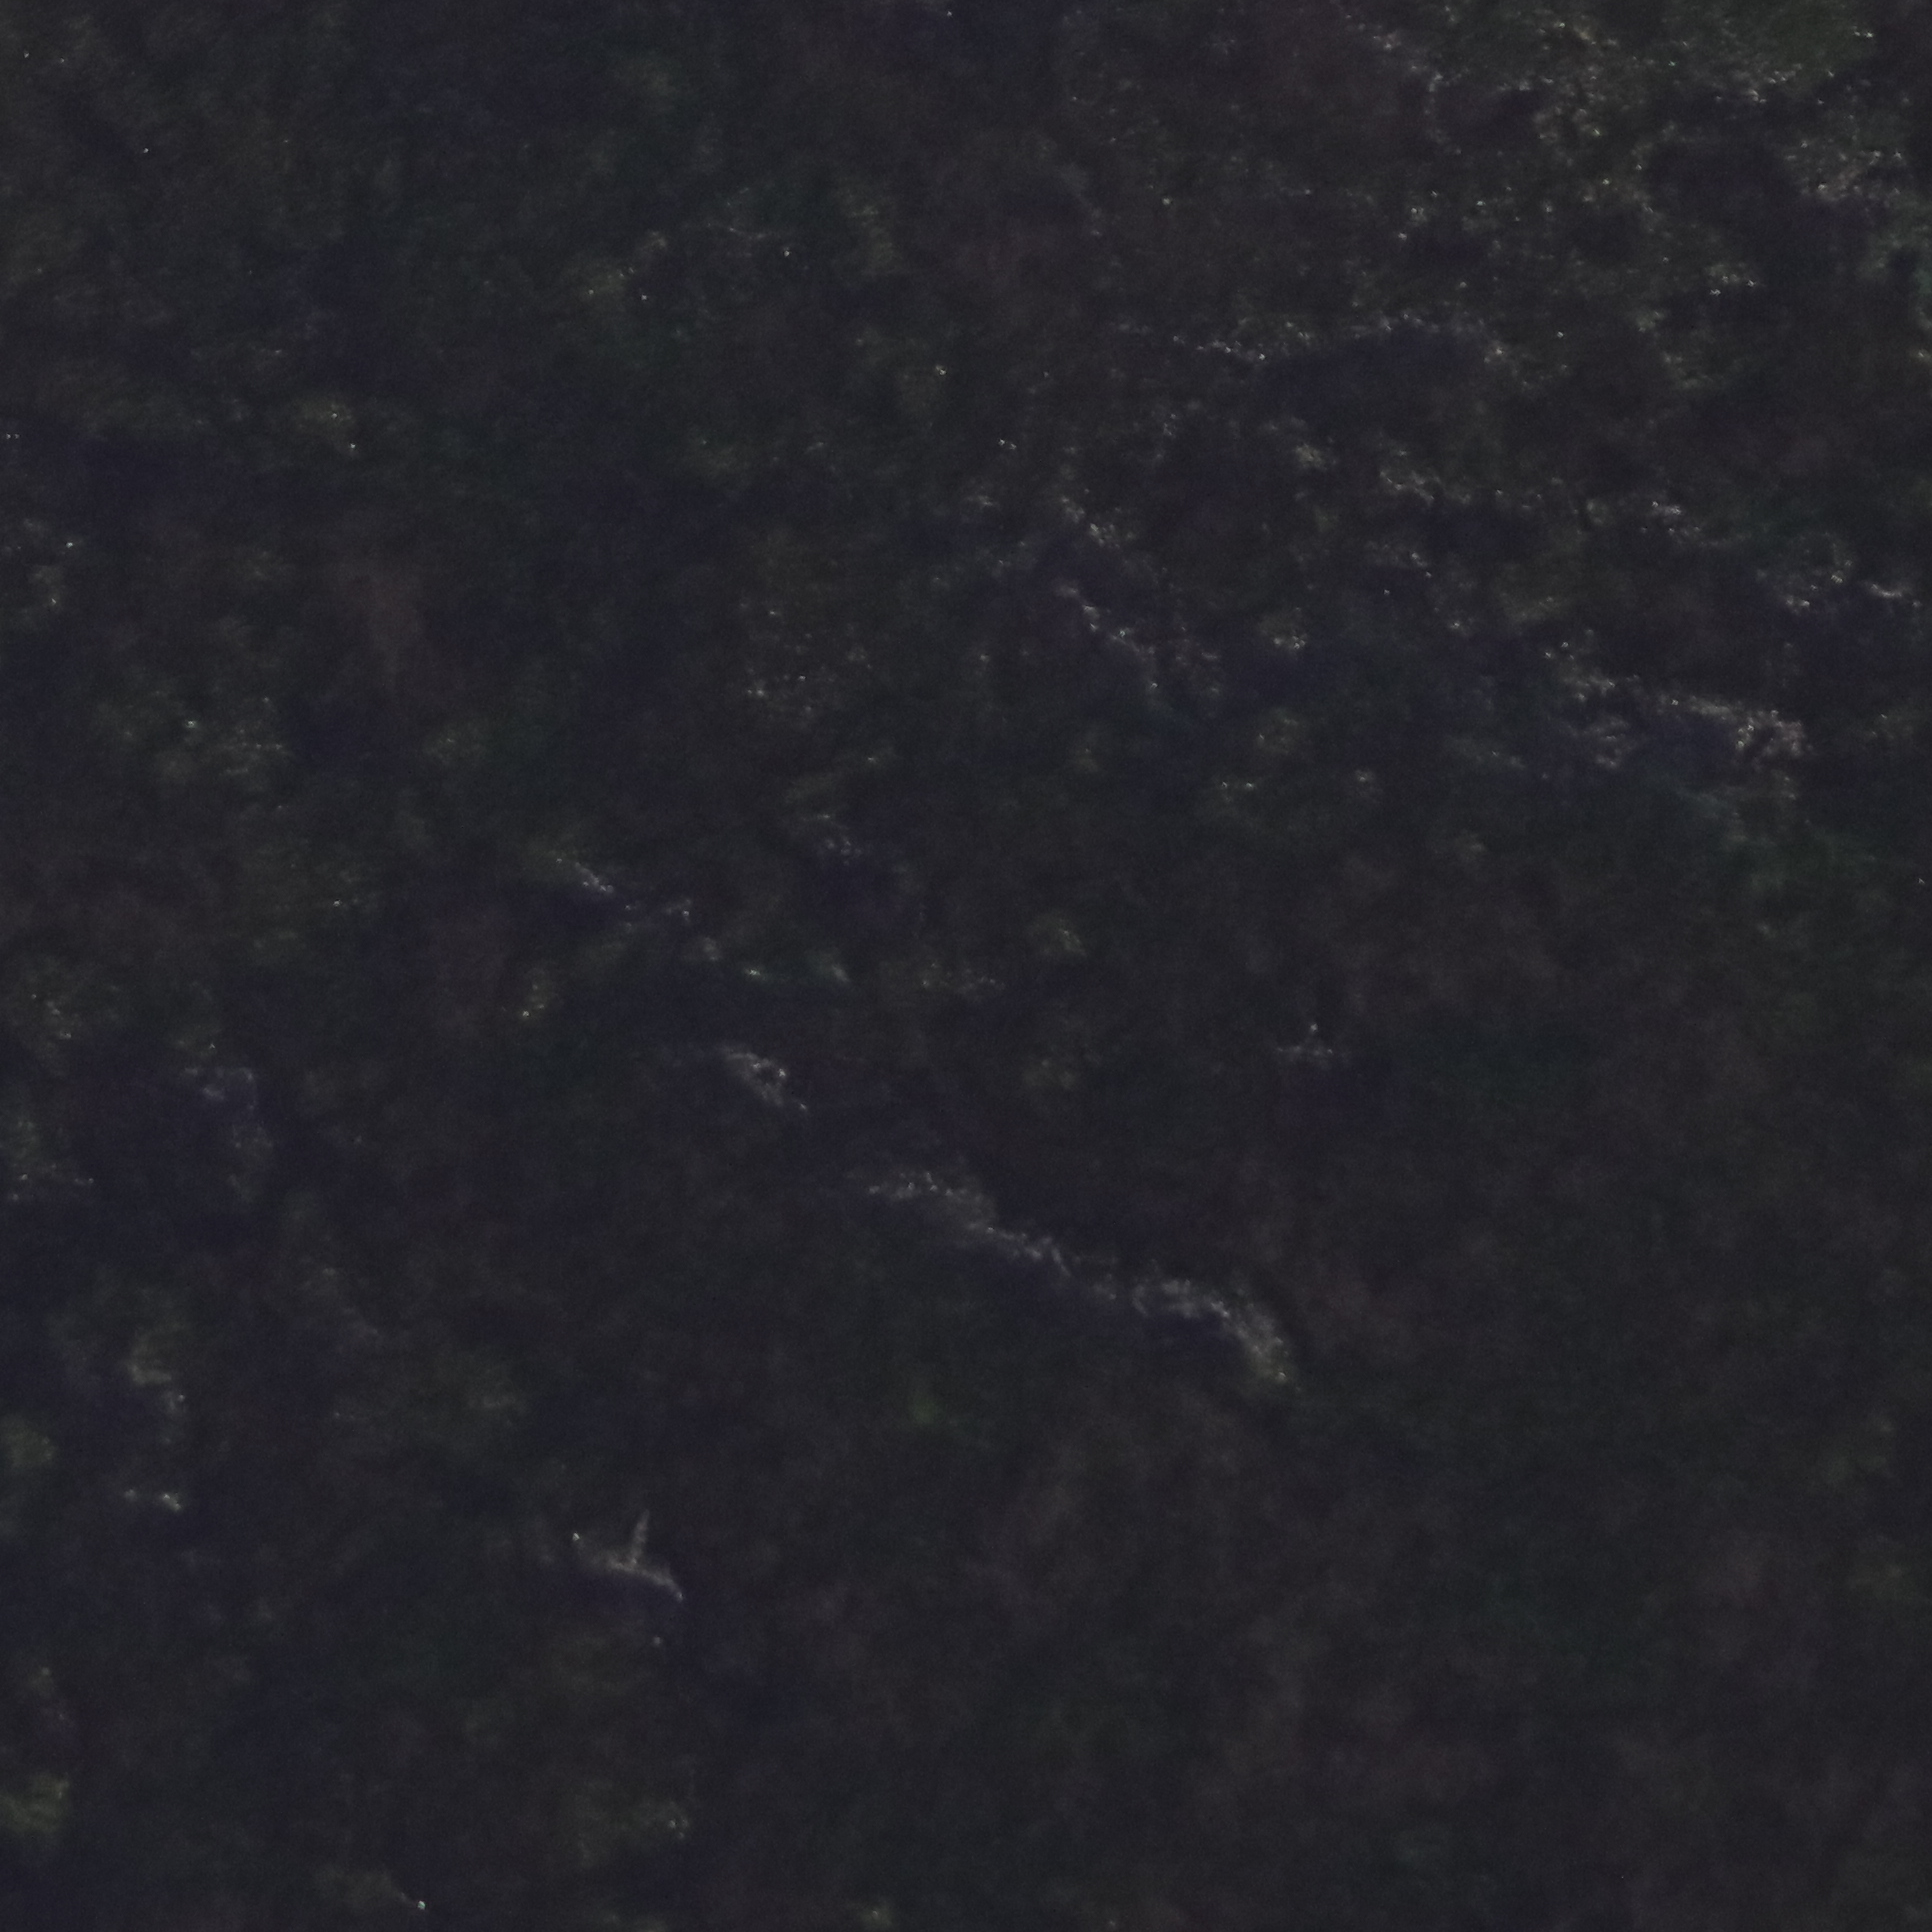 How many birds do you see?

0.